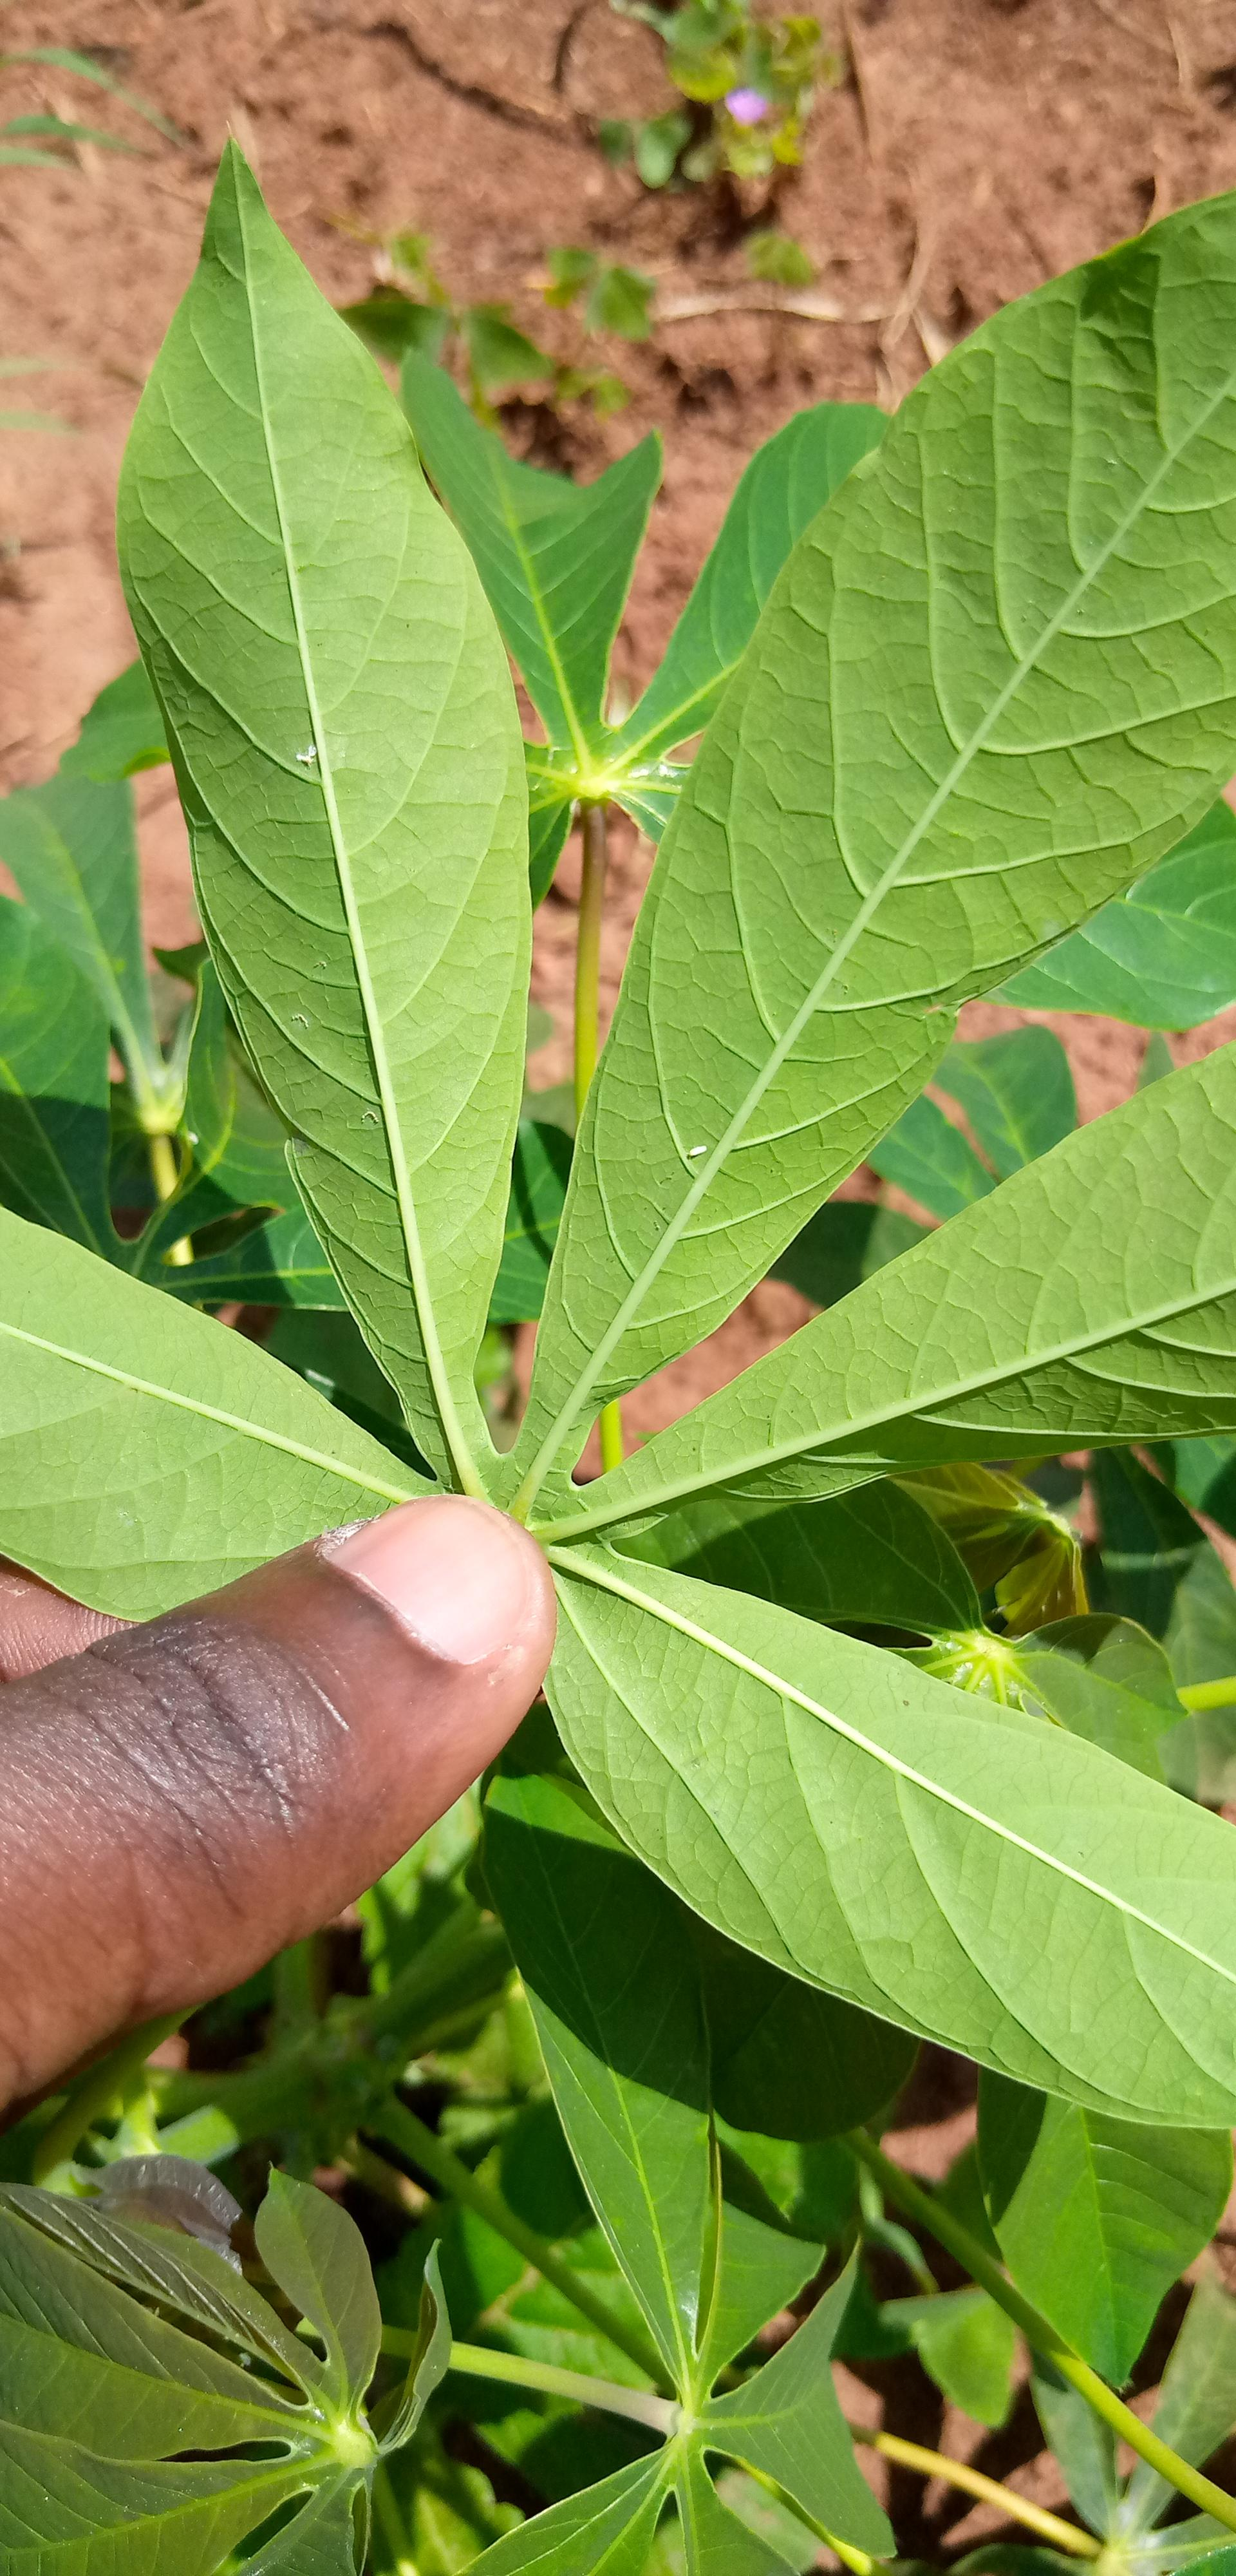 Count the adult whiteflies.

2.